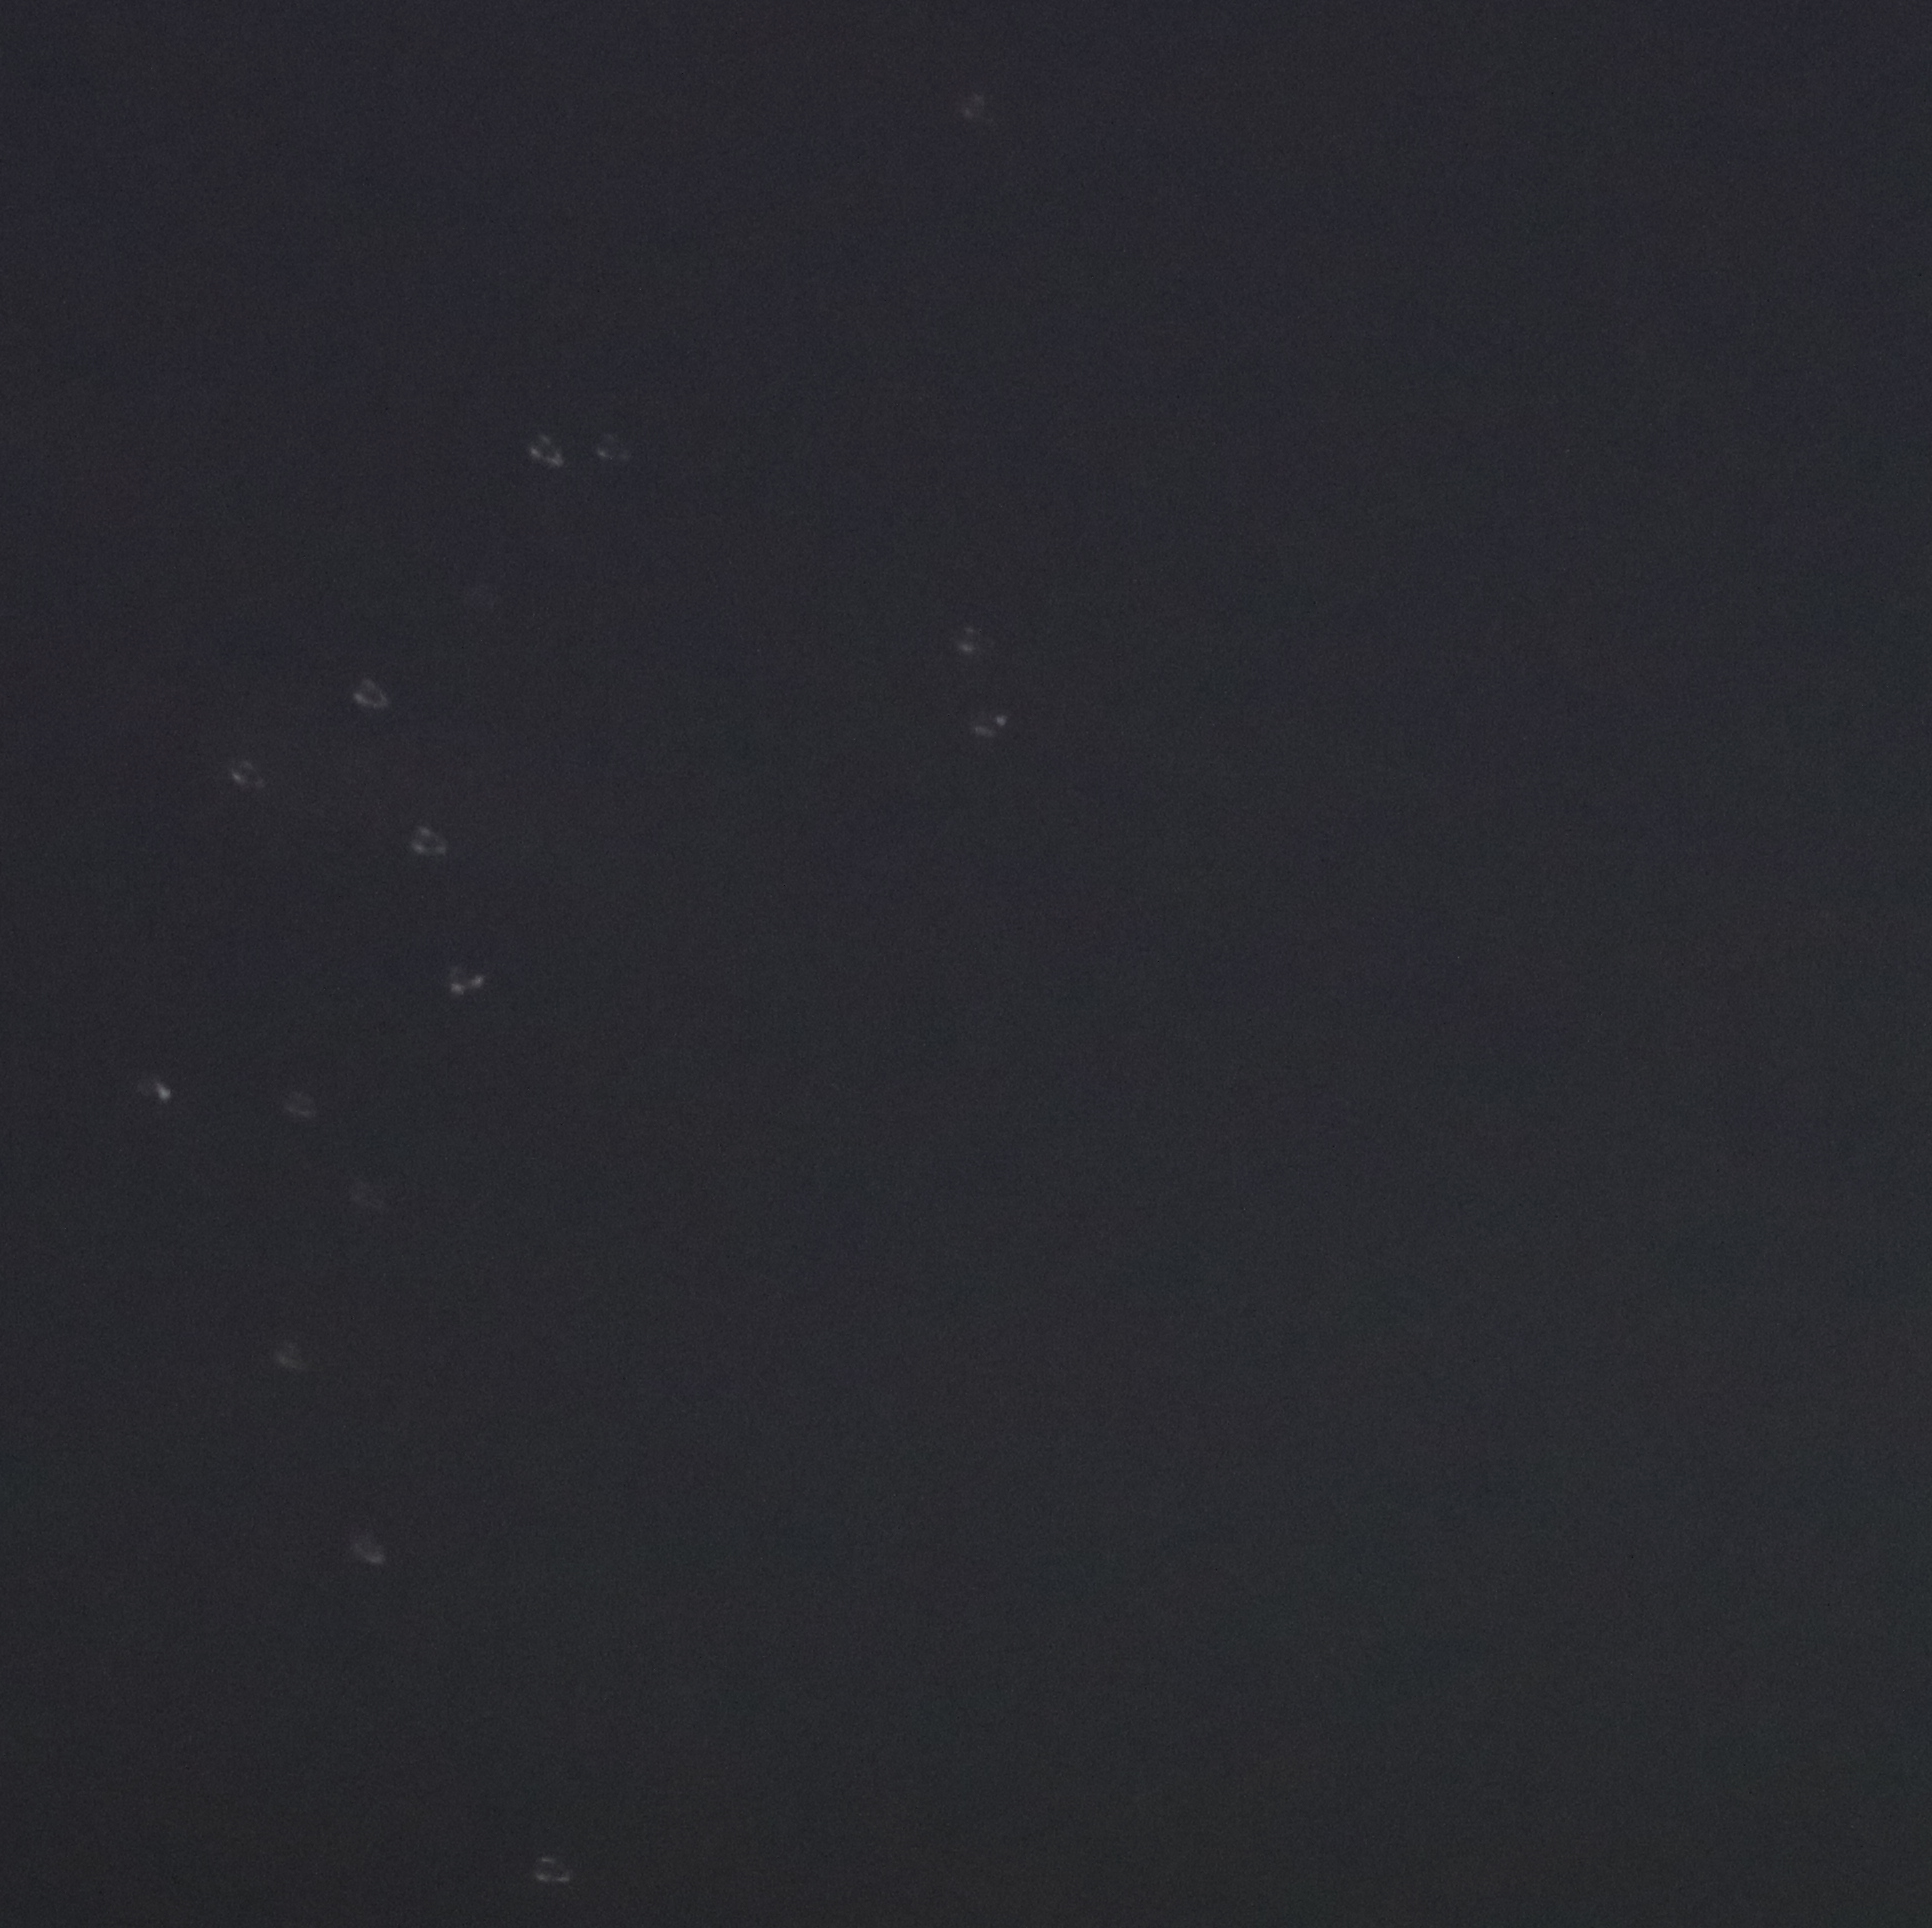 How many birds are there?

15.